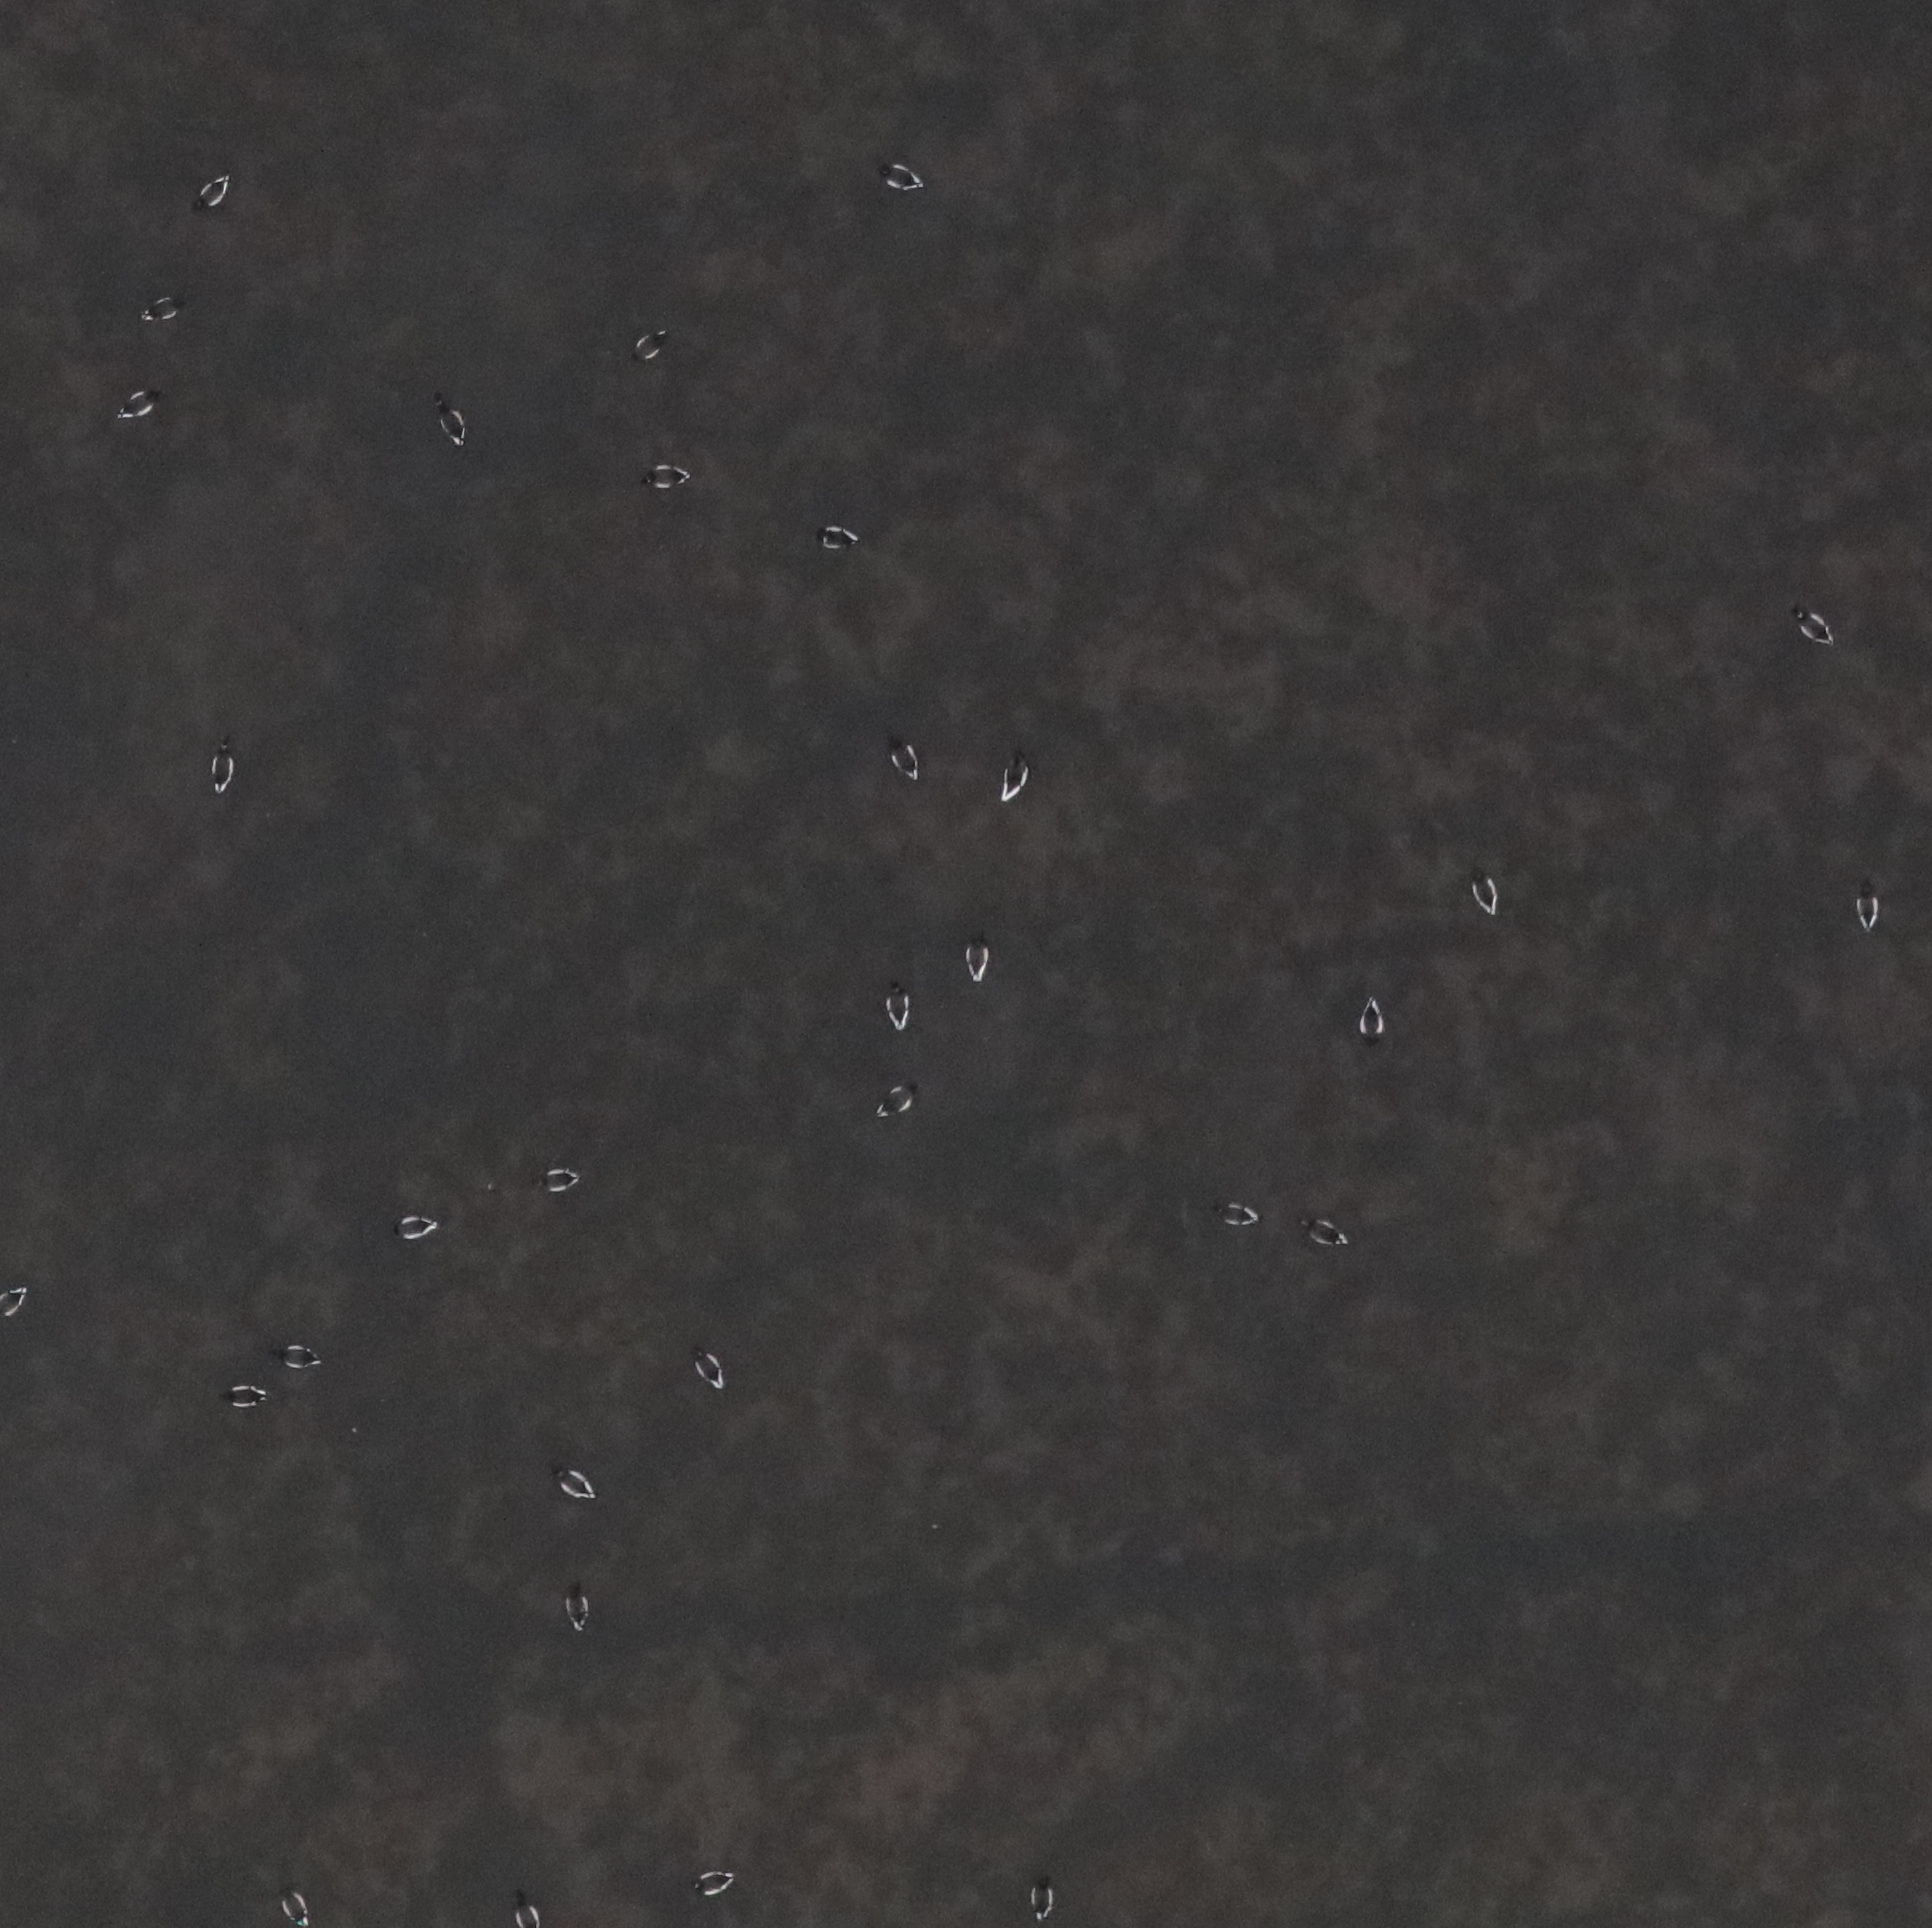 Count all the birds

32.